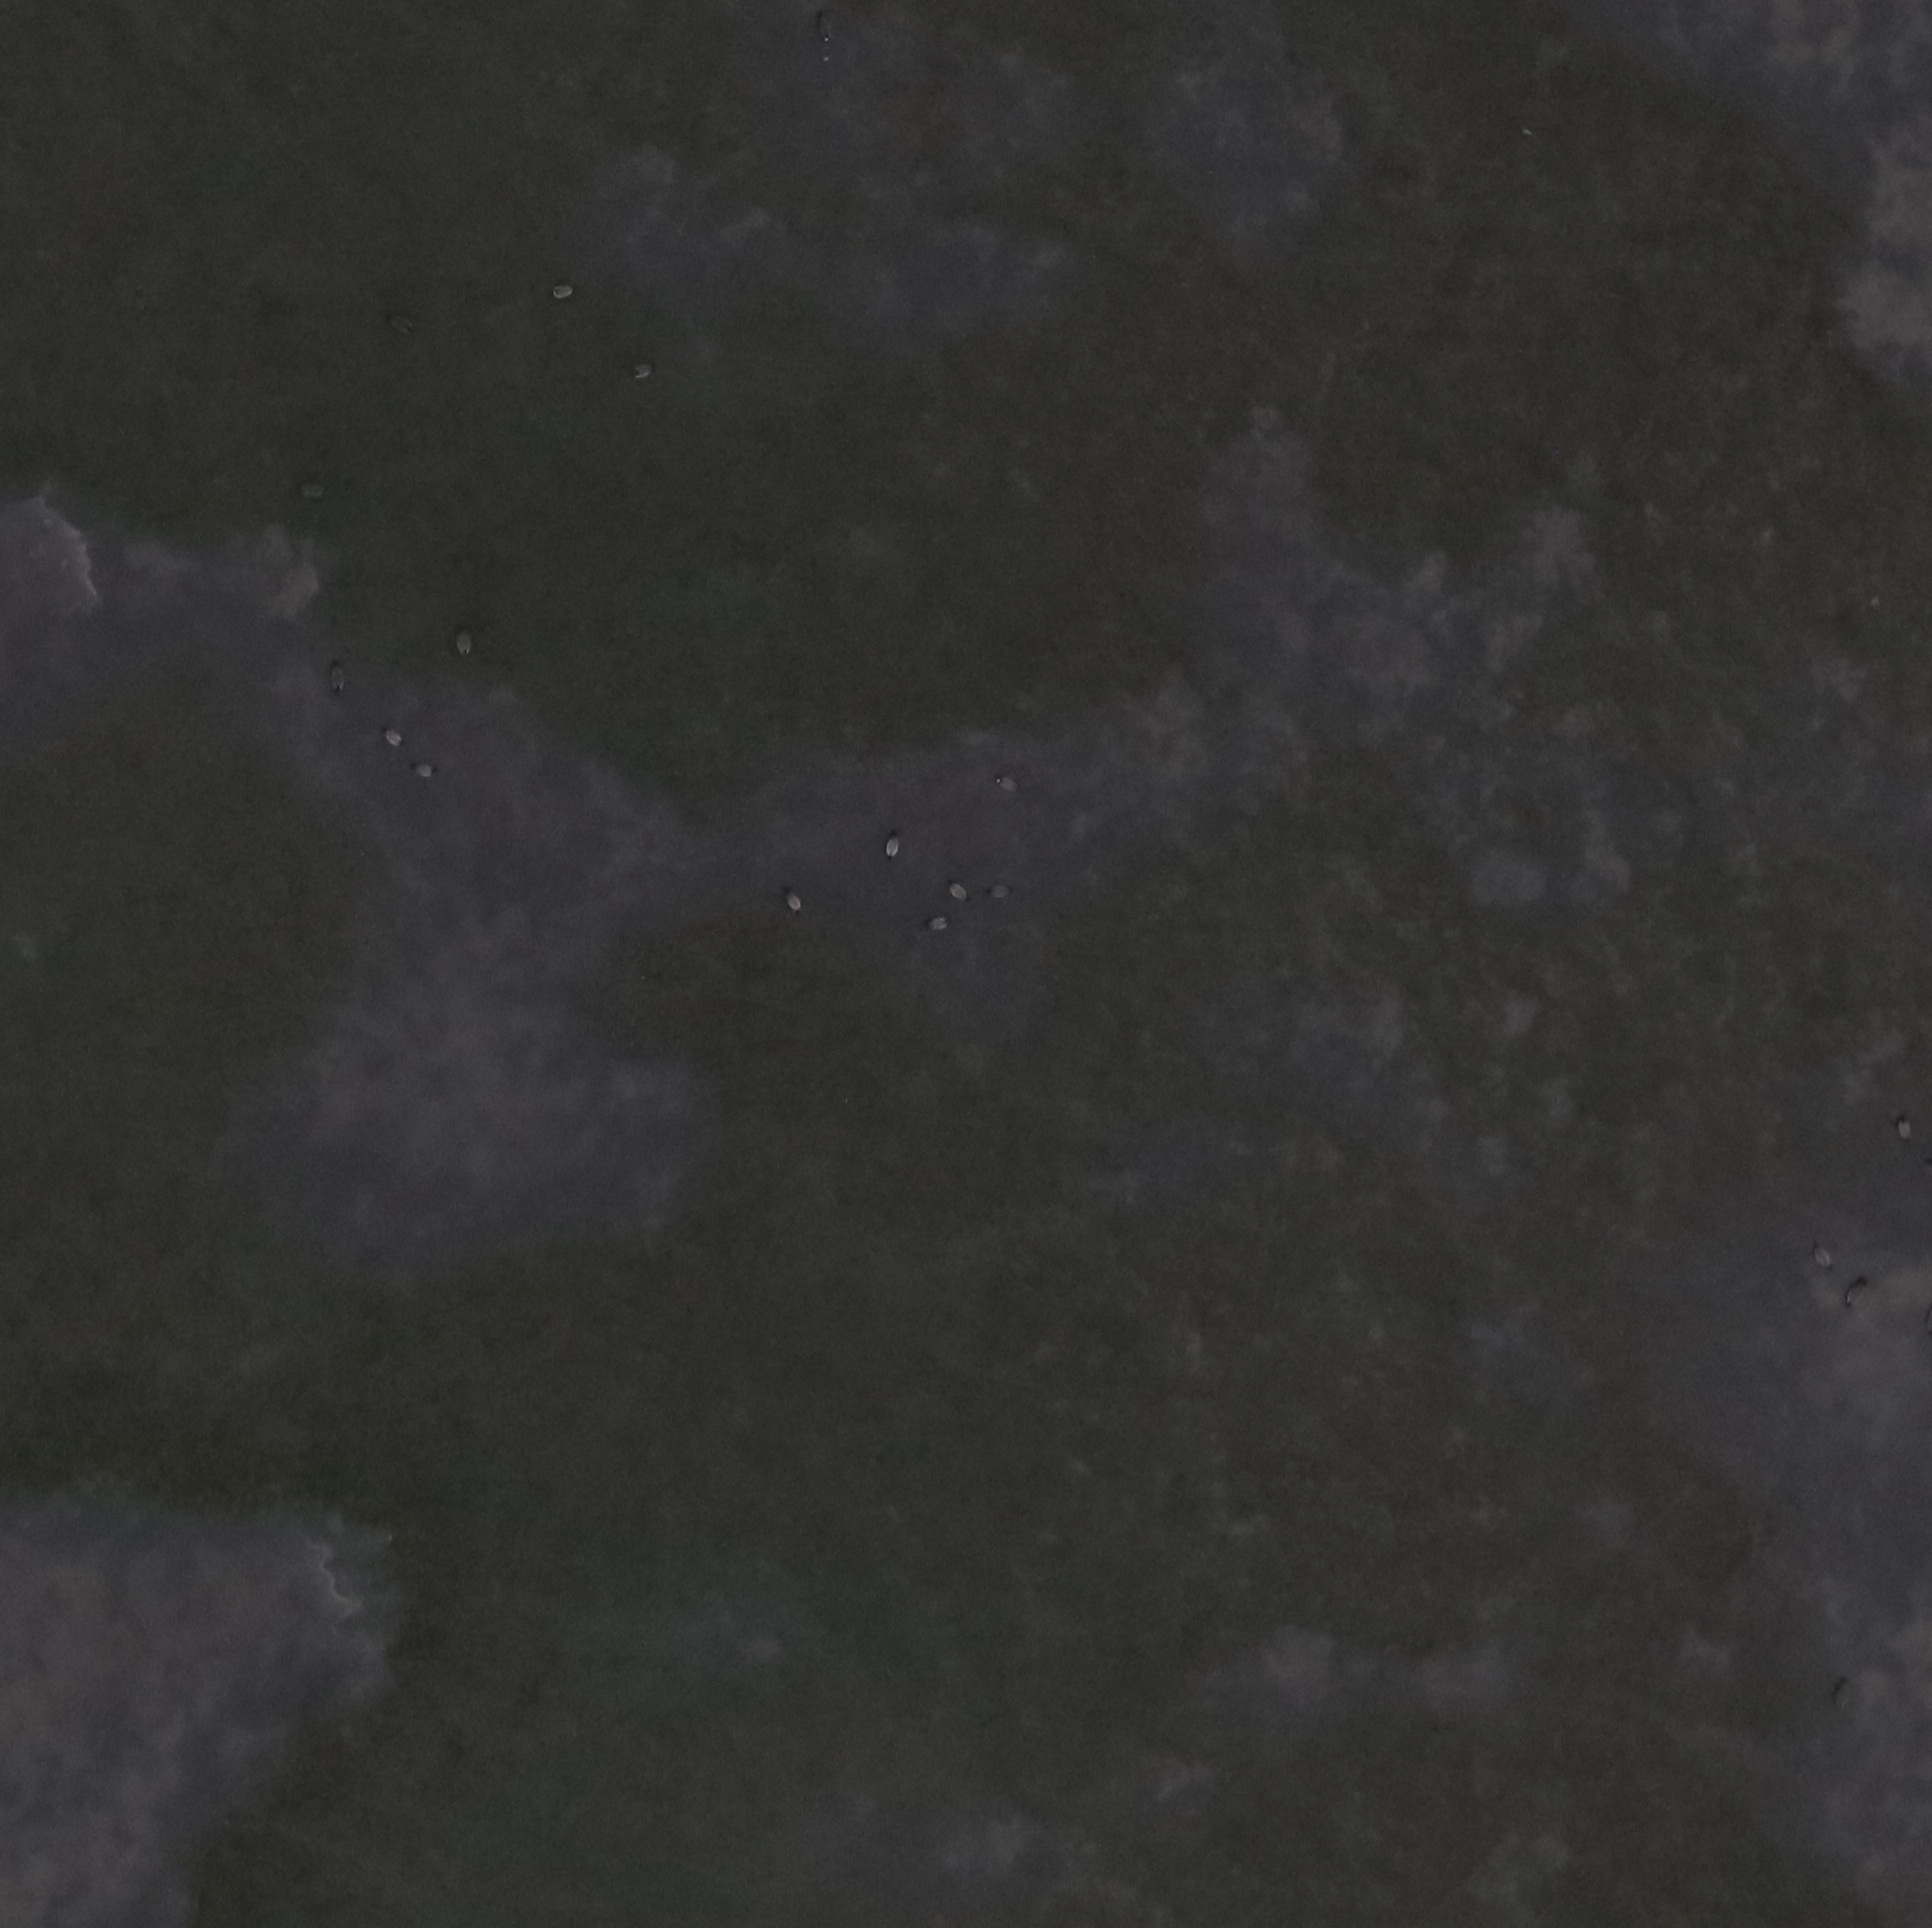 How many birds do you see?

19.